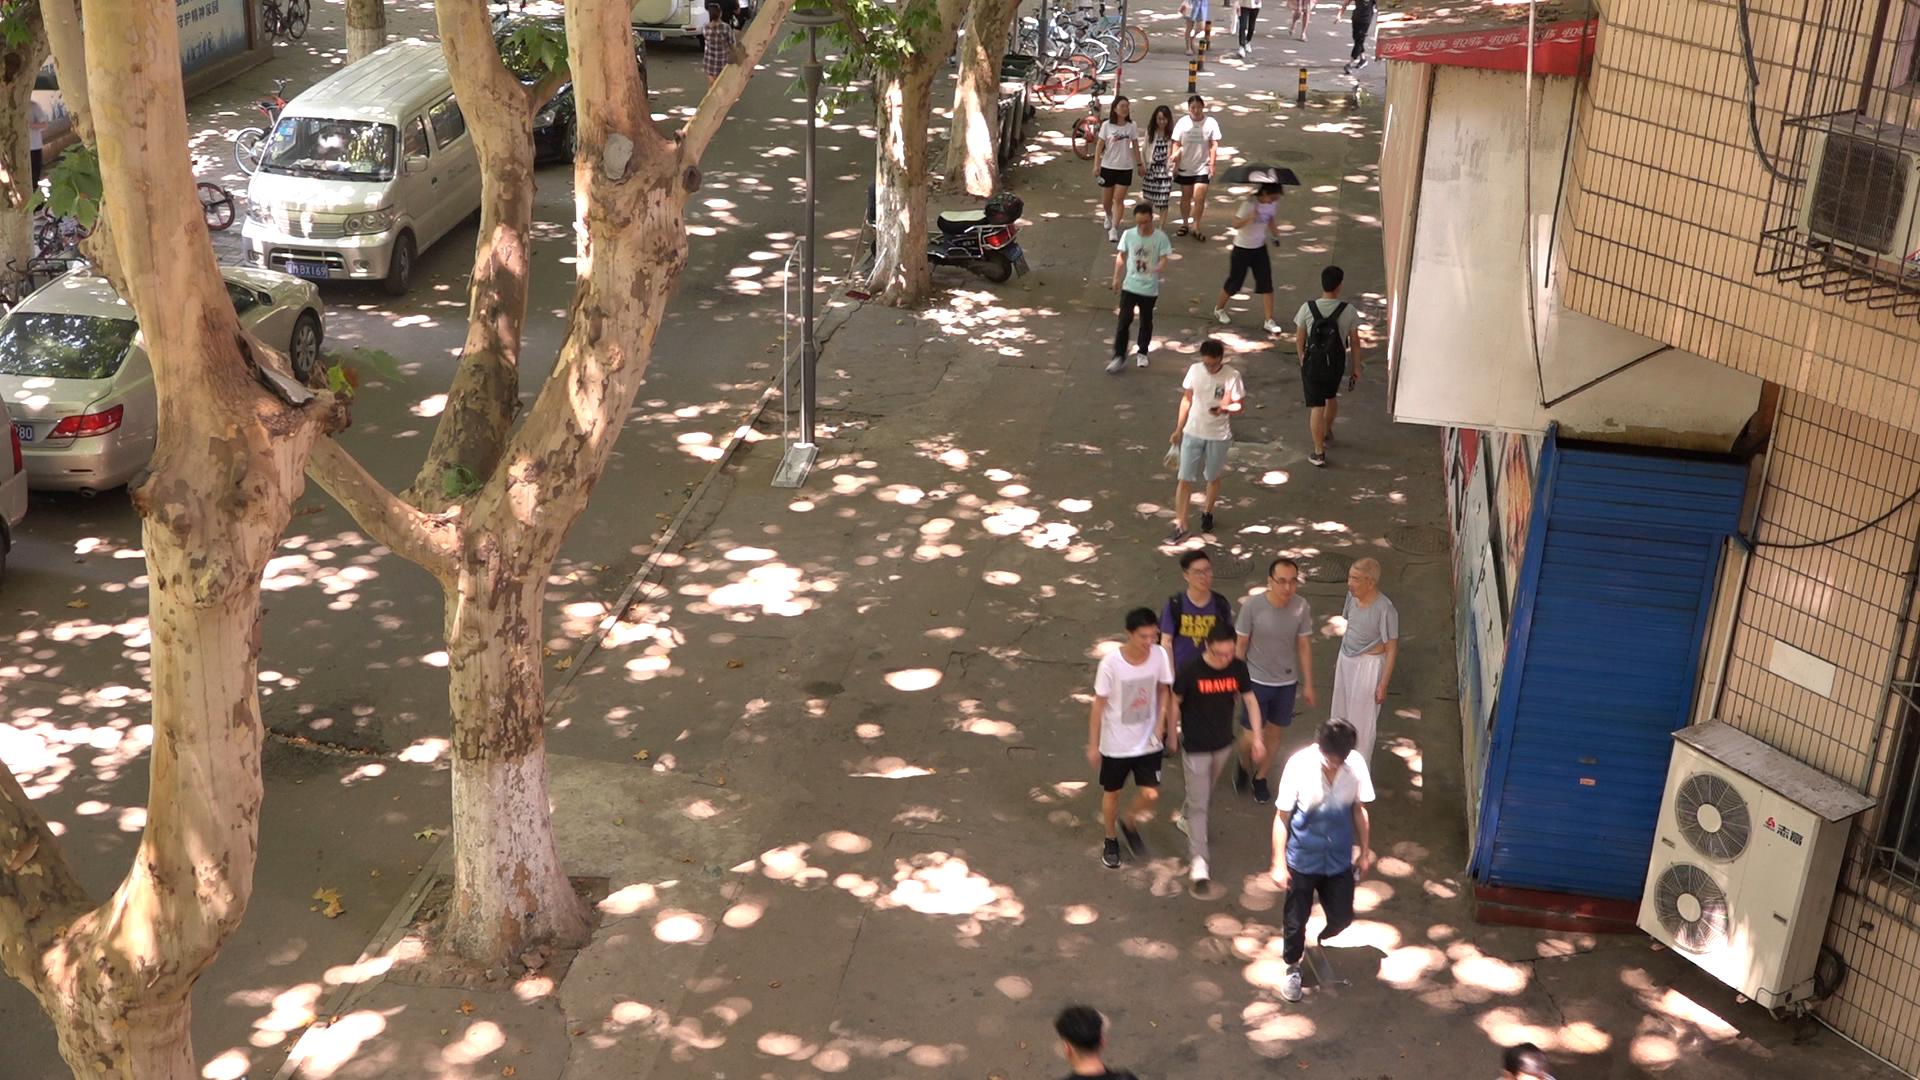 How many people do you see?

15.